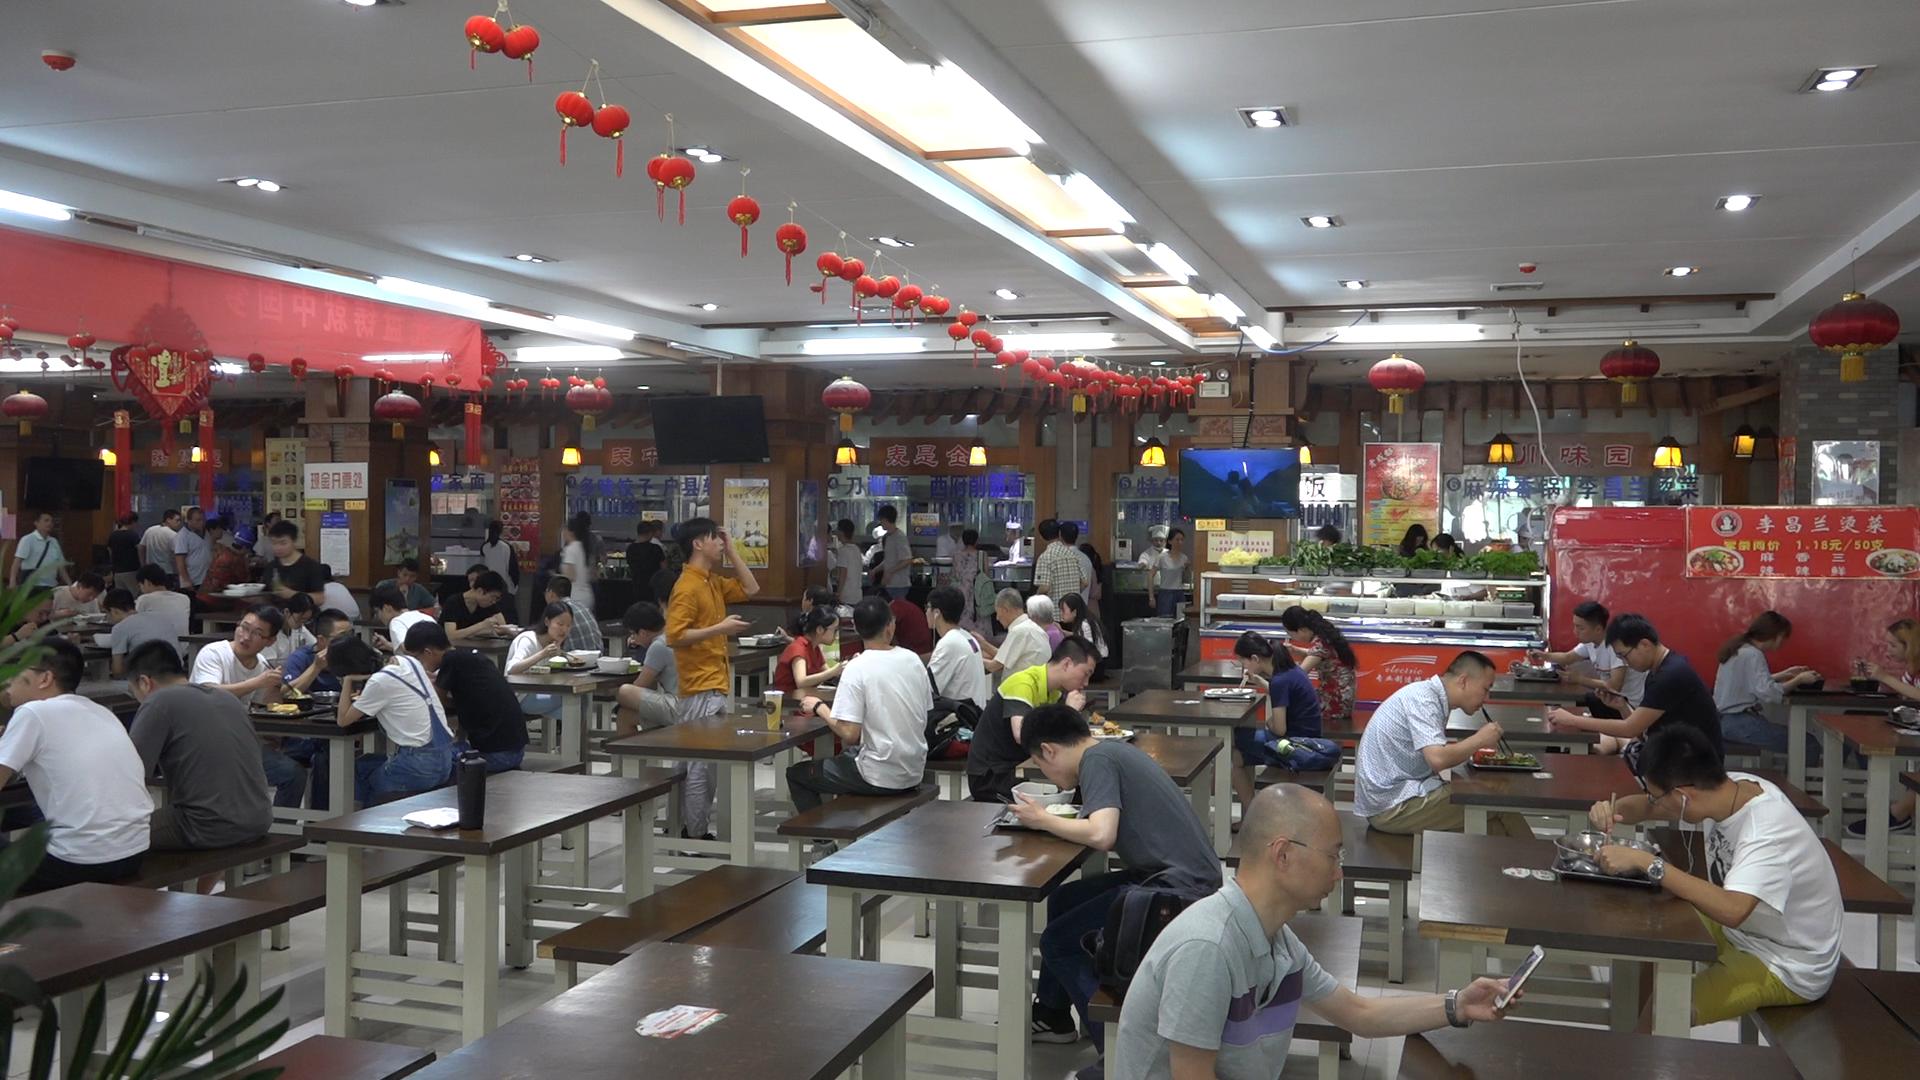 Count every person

64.